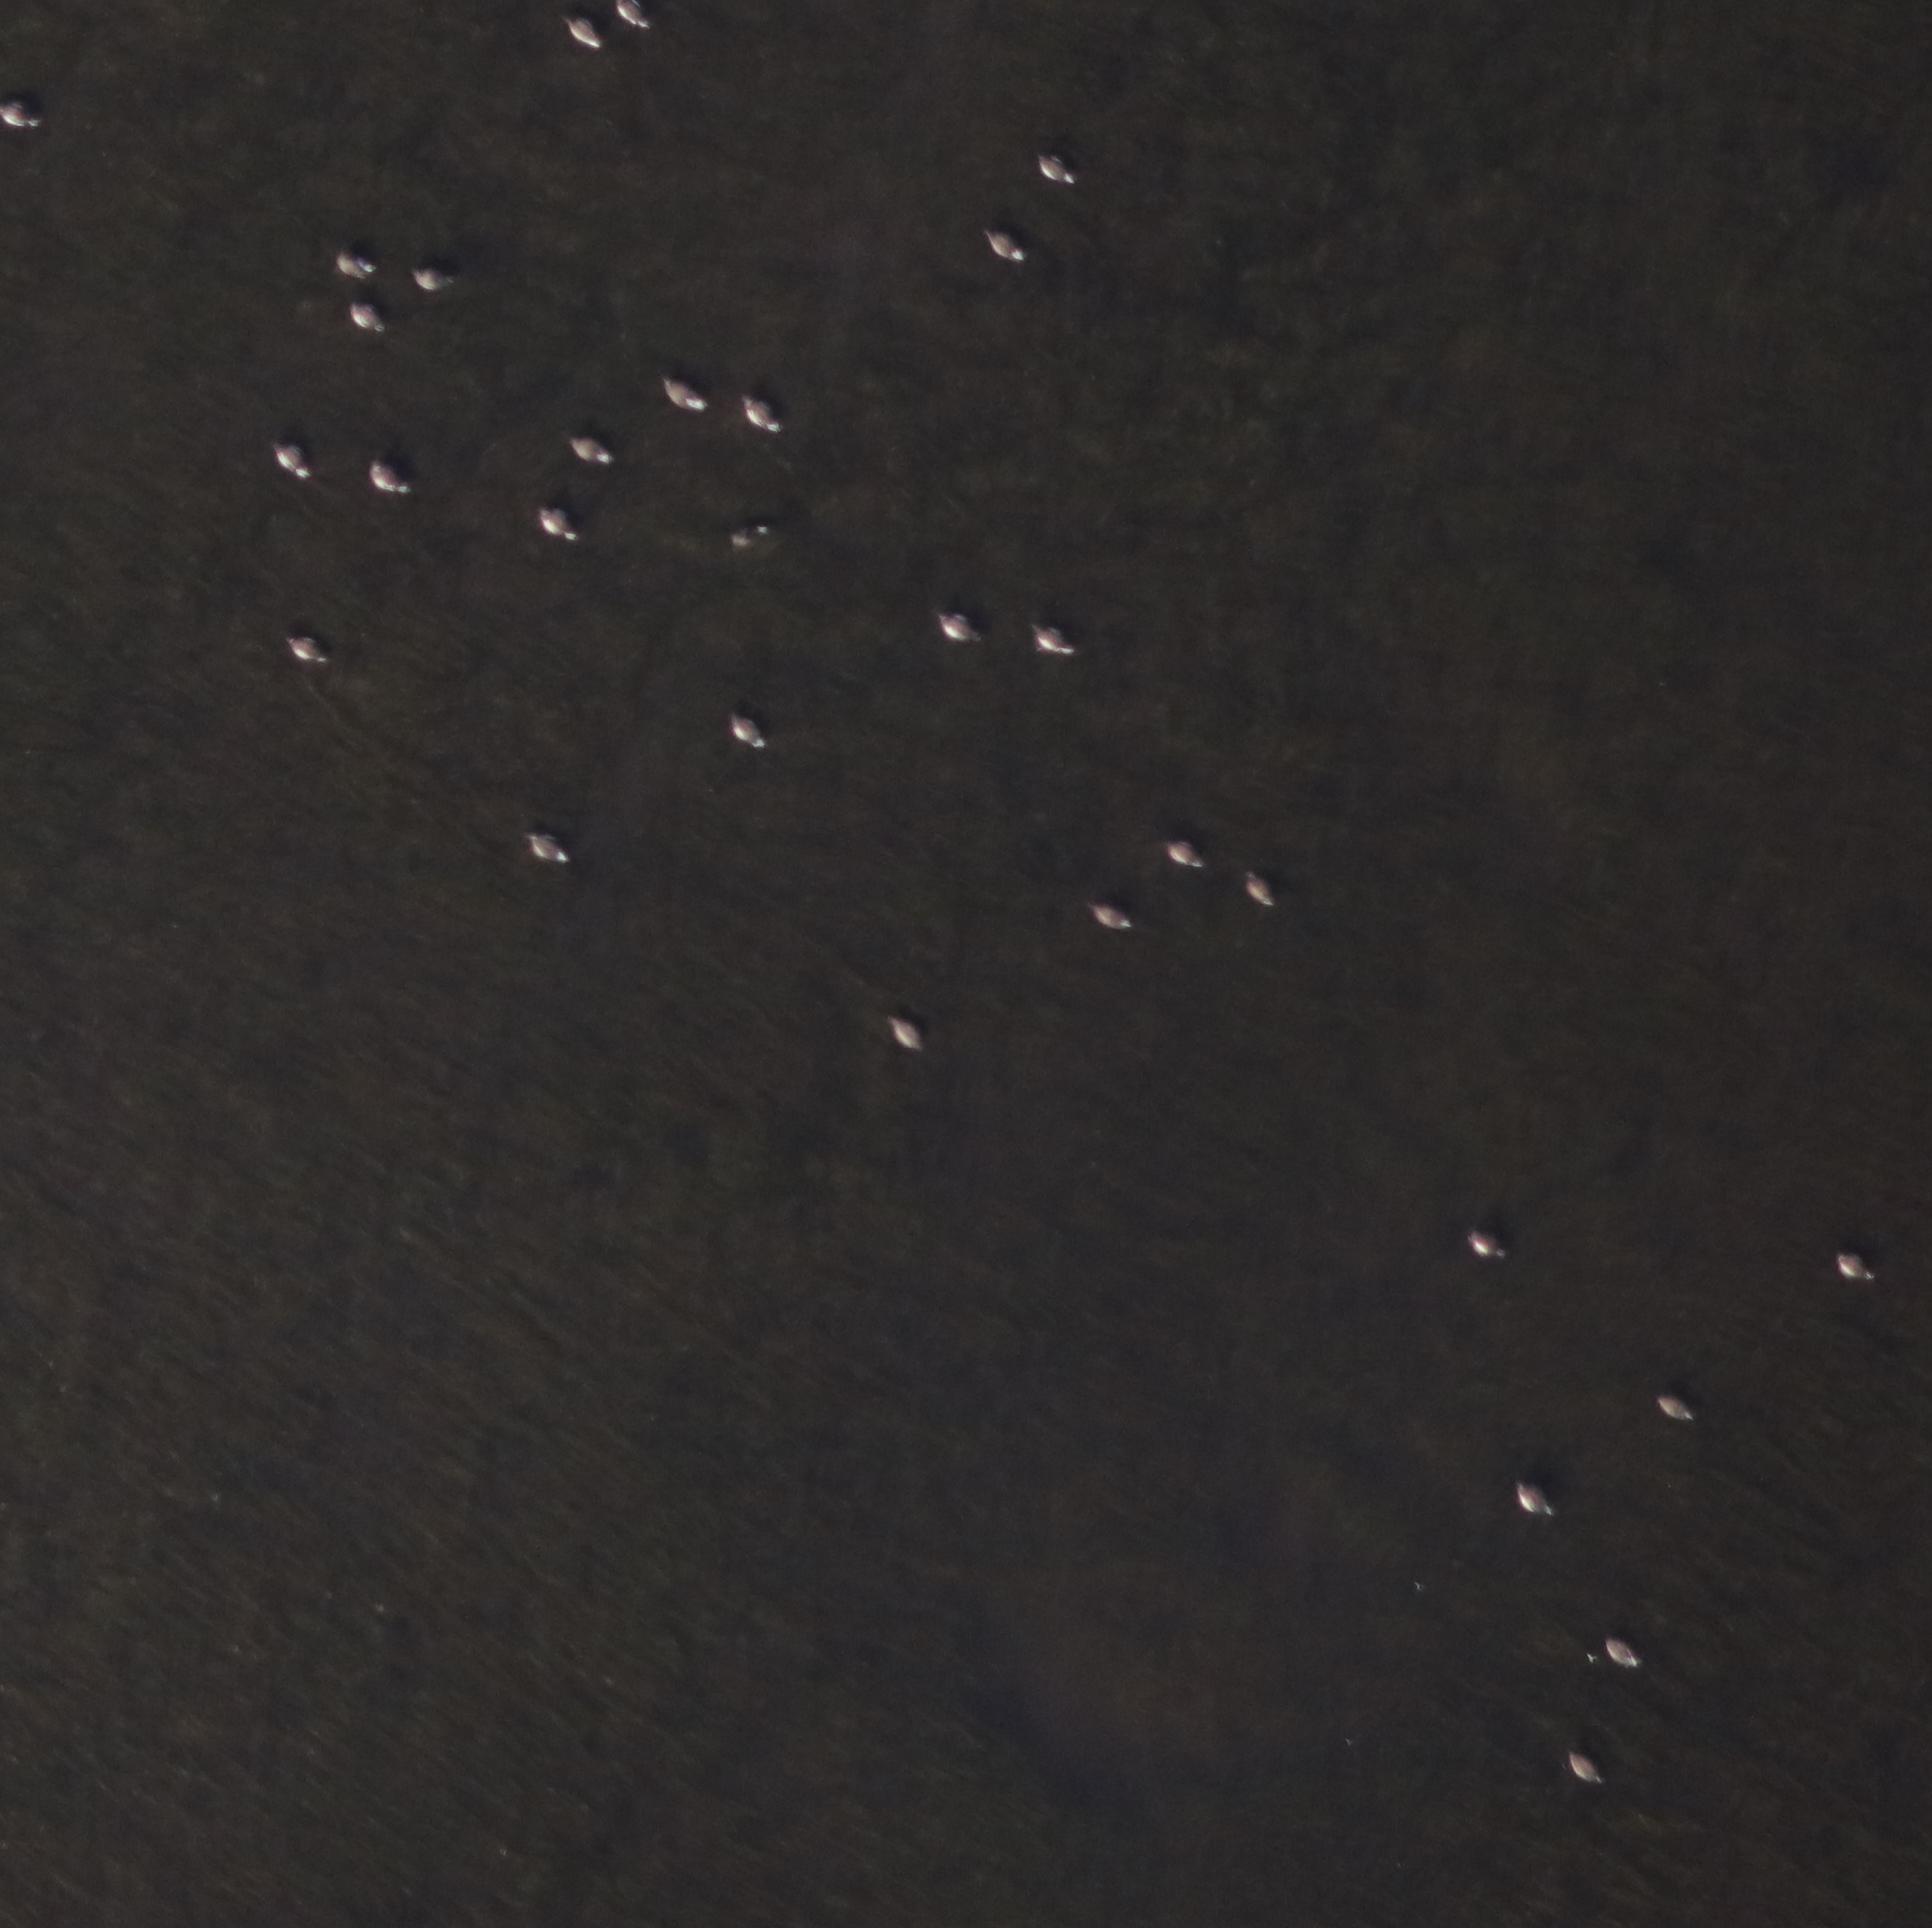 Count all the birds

30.